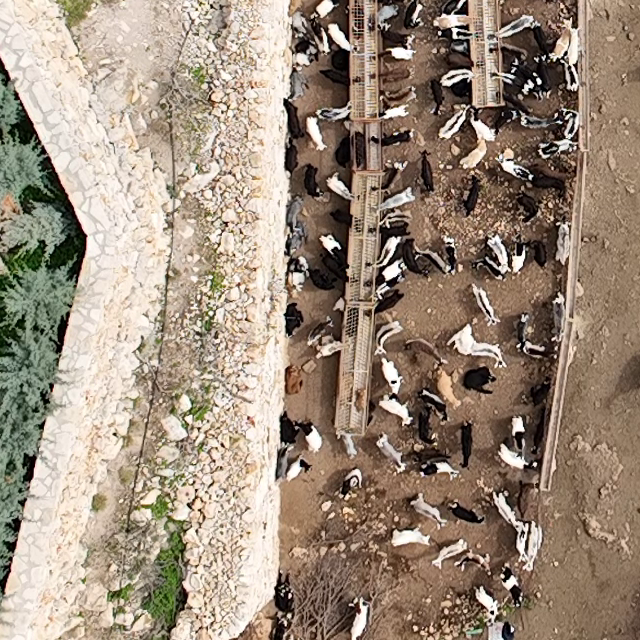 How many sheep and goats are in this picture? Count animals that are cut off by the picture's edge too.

128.